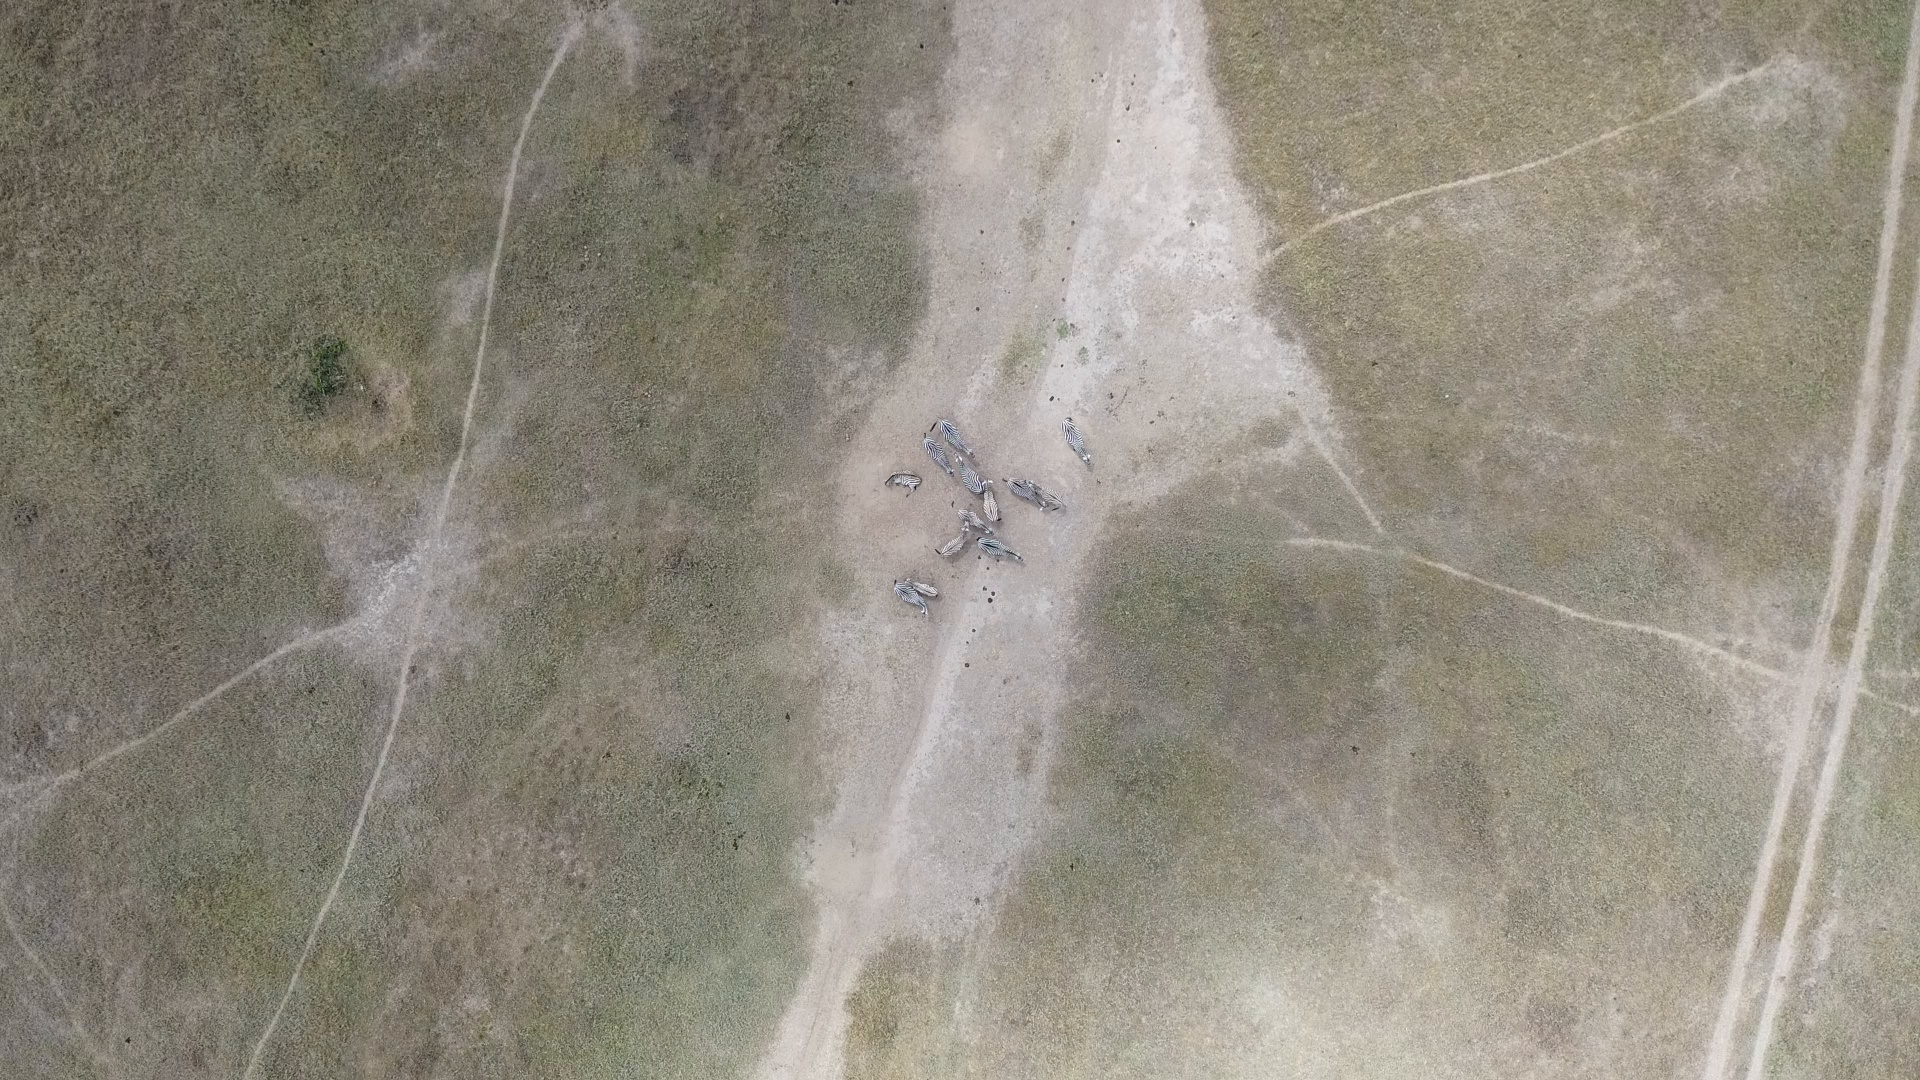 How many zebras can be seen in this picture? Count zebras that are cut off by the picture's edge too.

13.